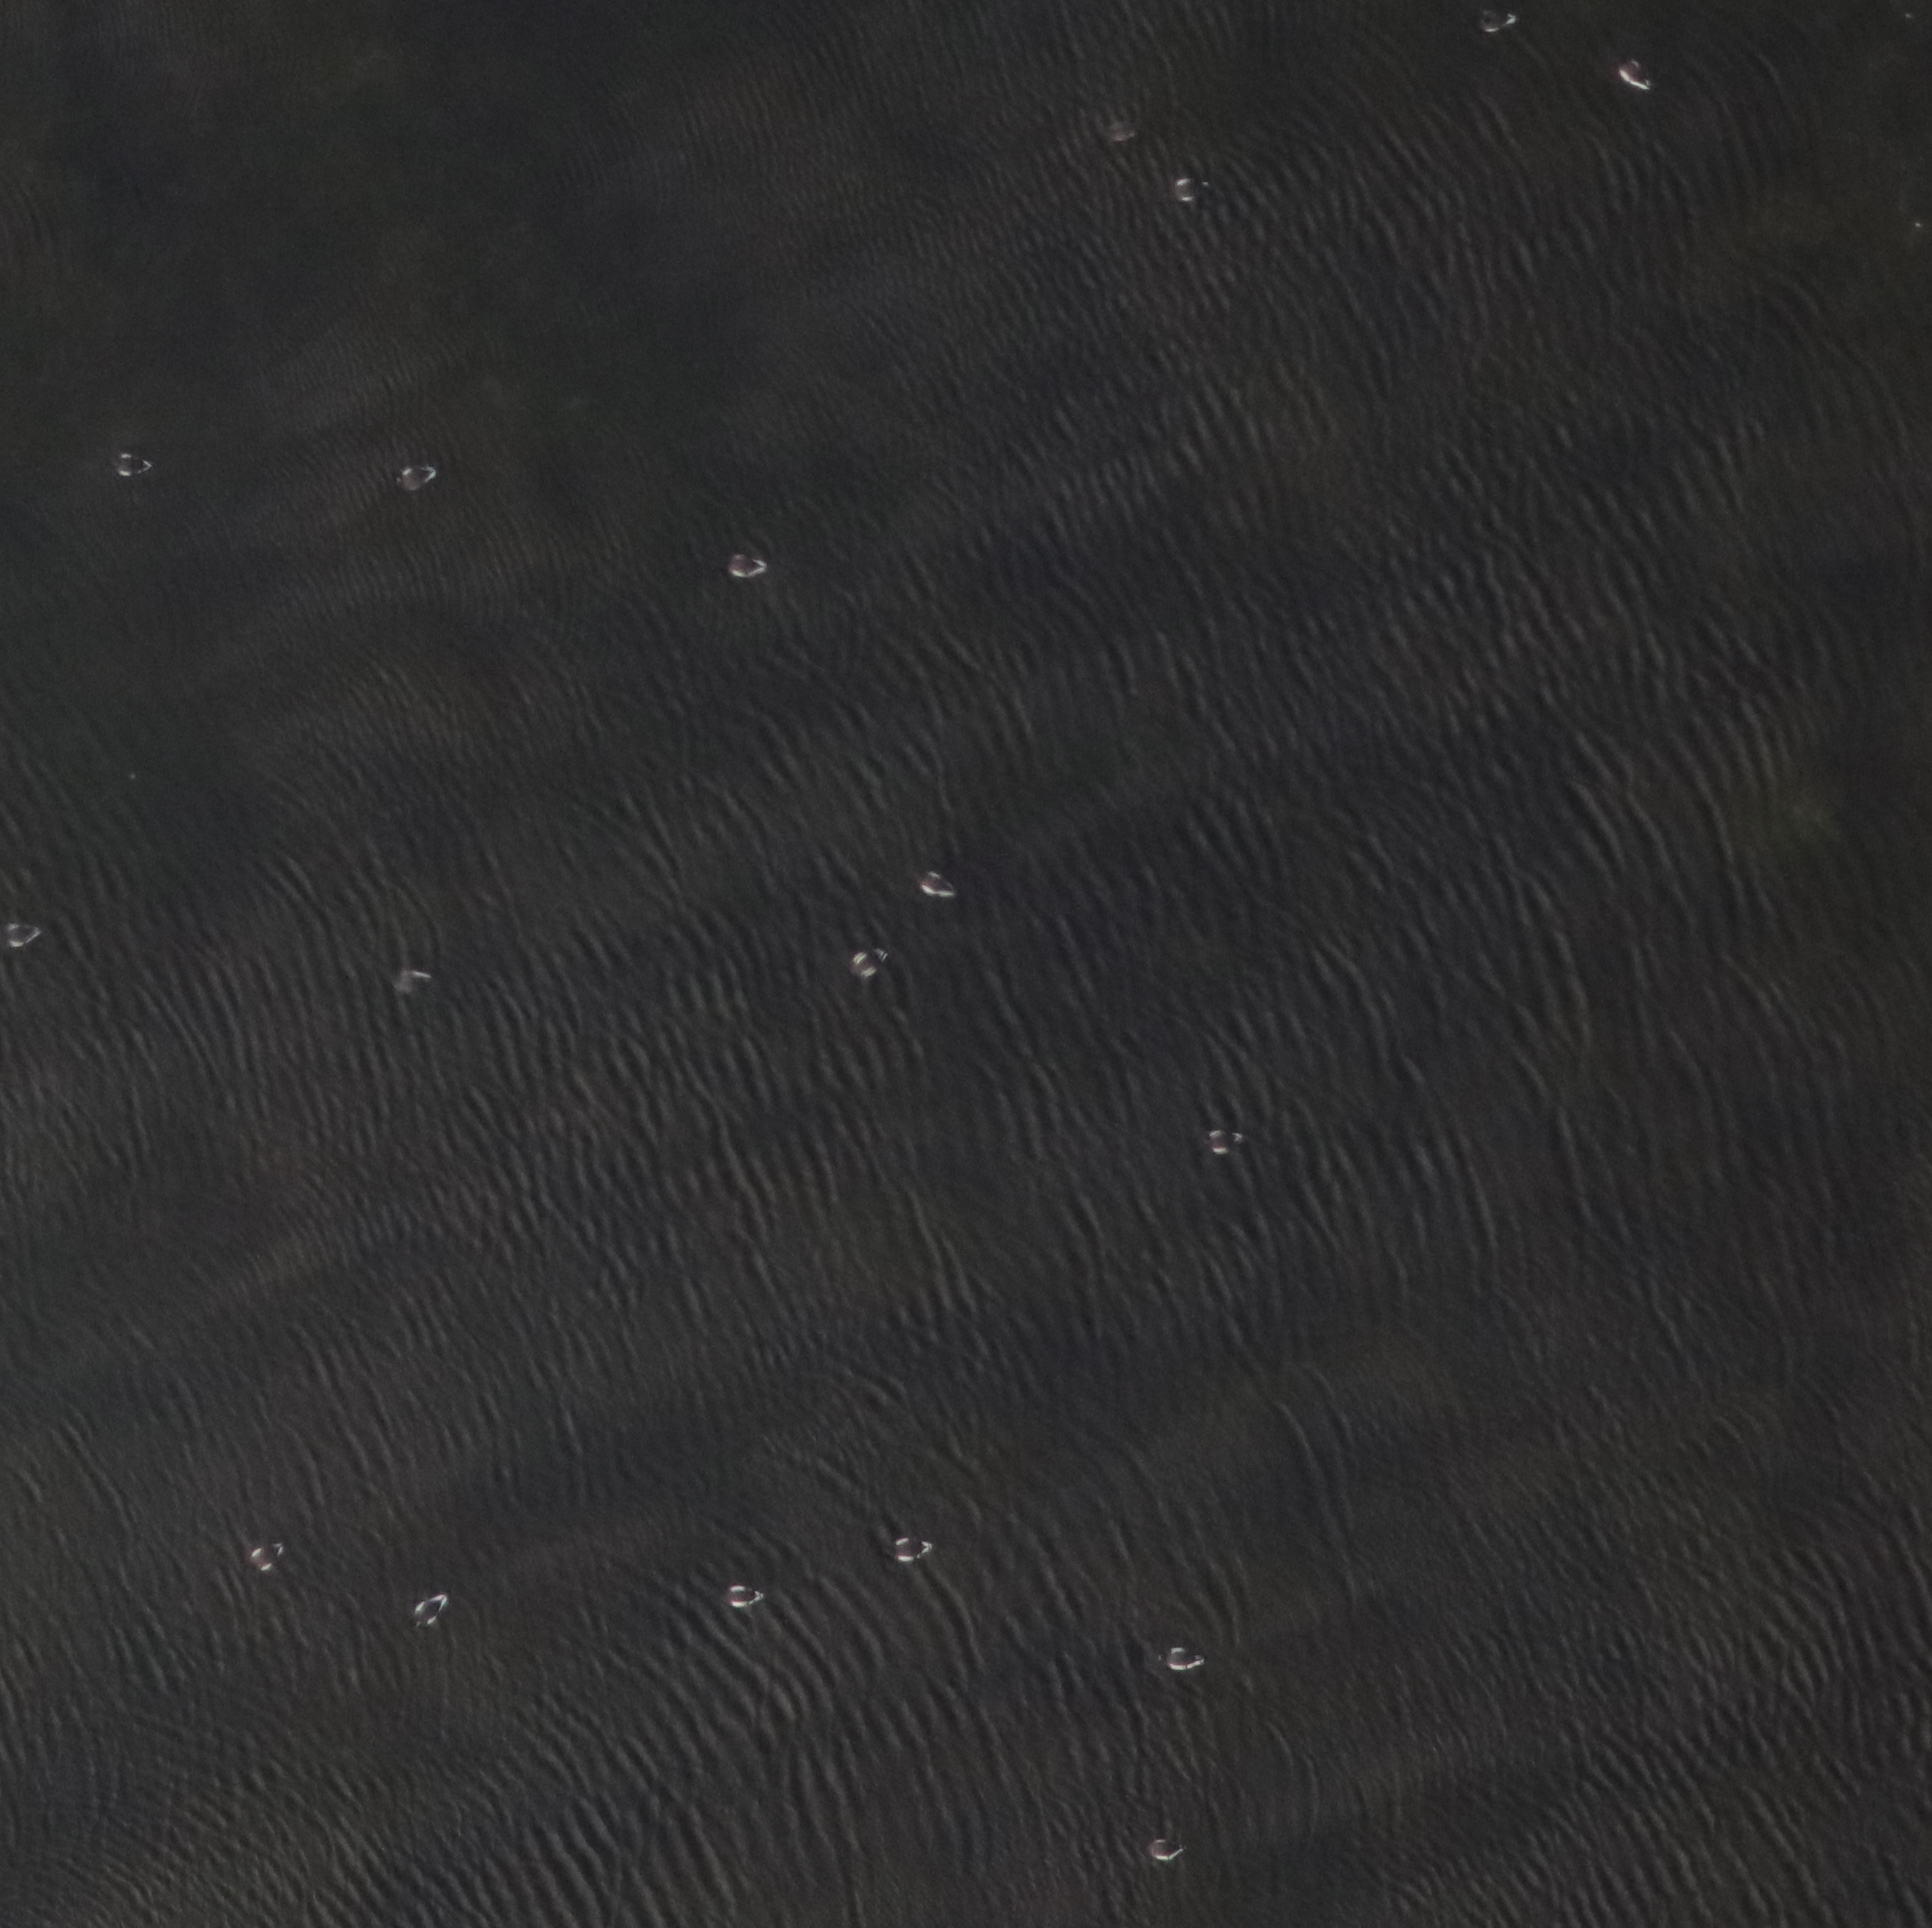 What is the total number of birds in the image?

18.